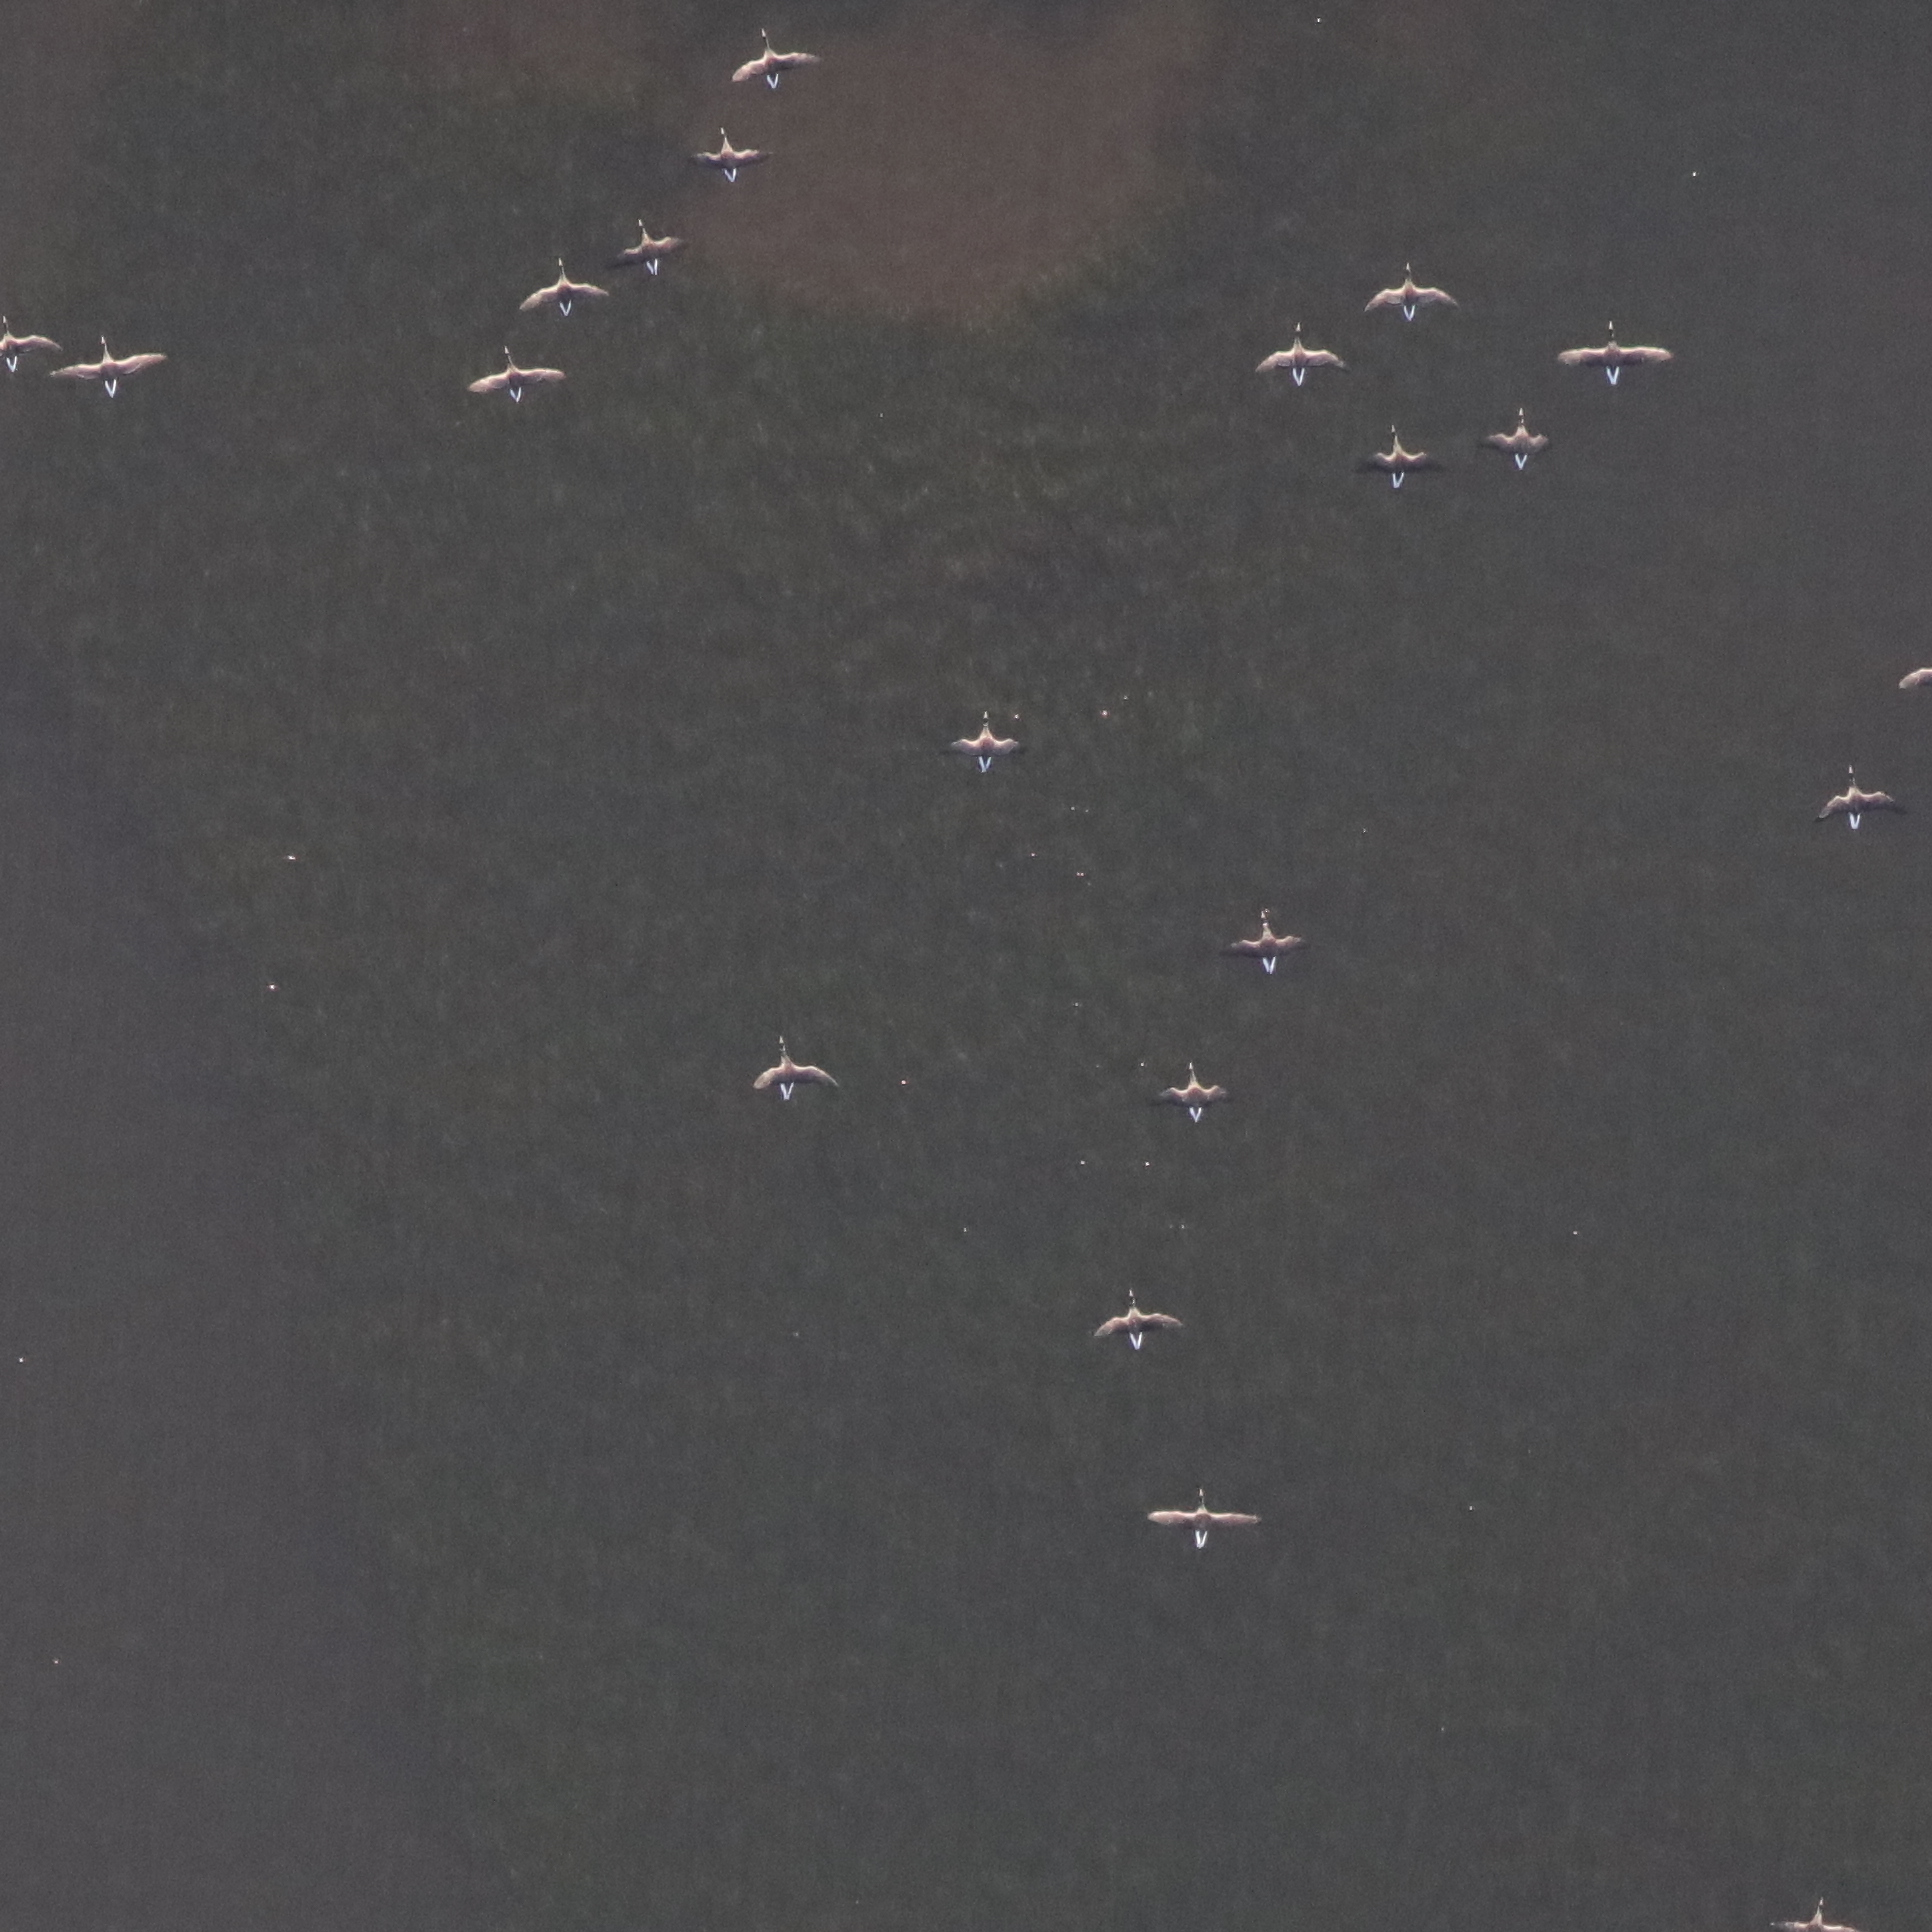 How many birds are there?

20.